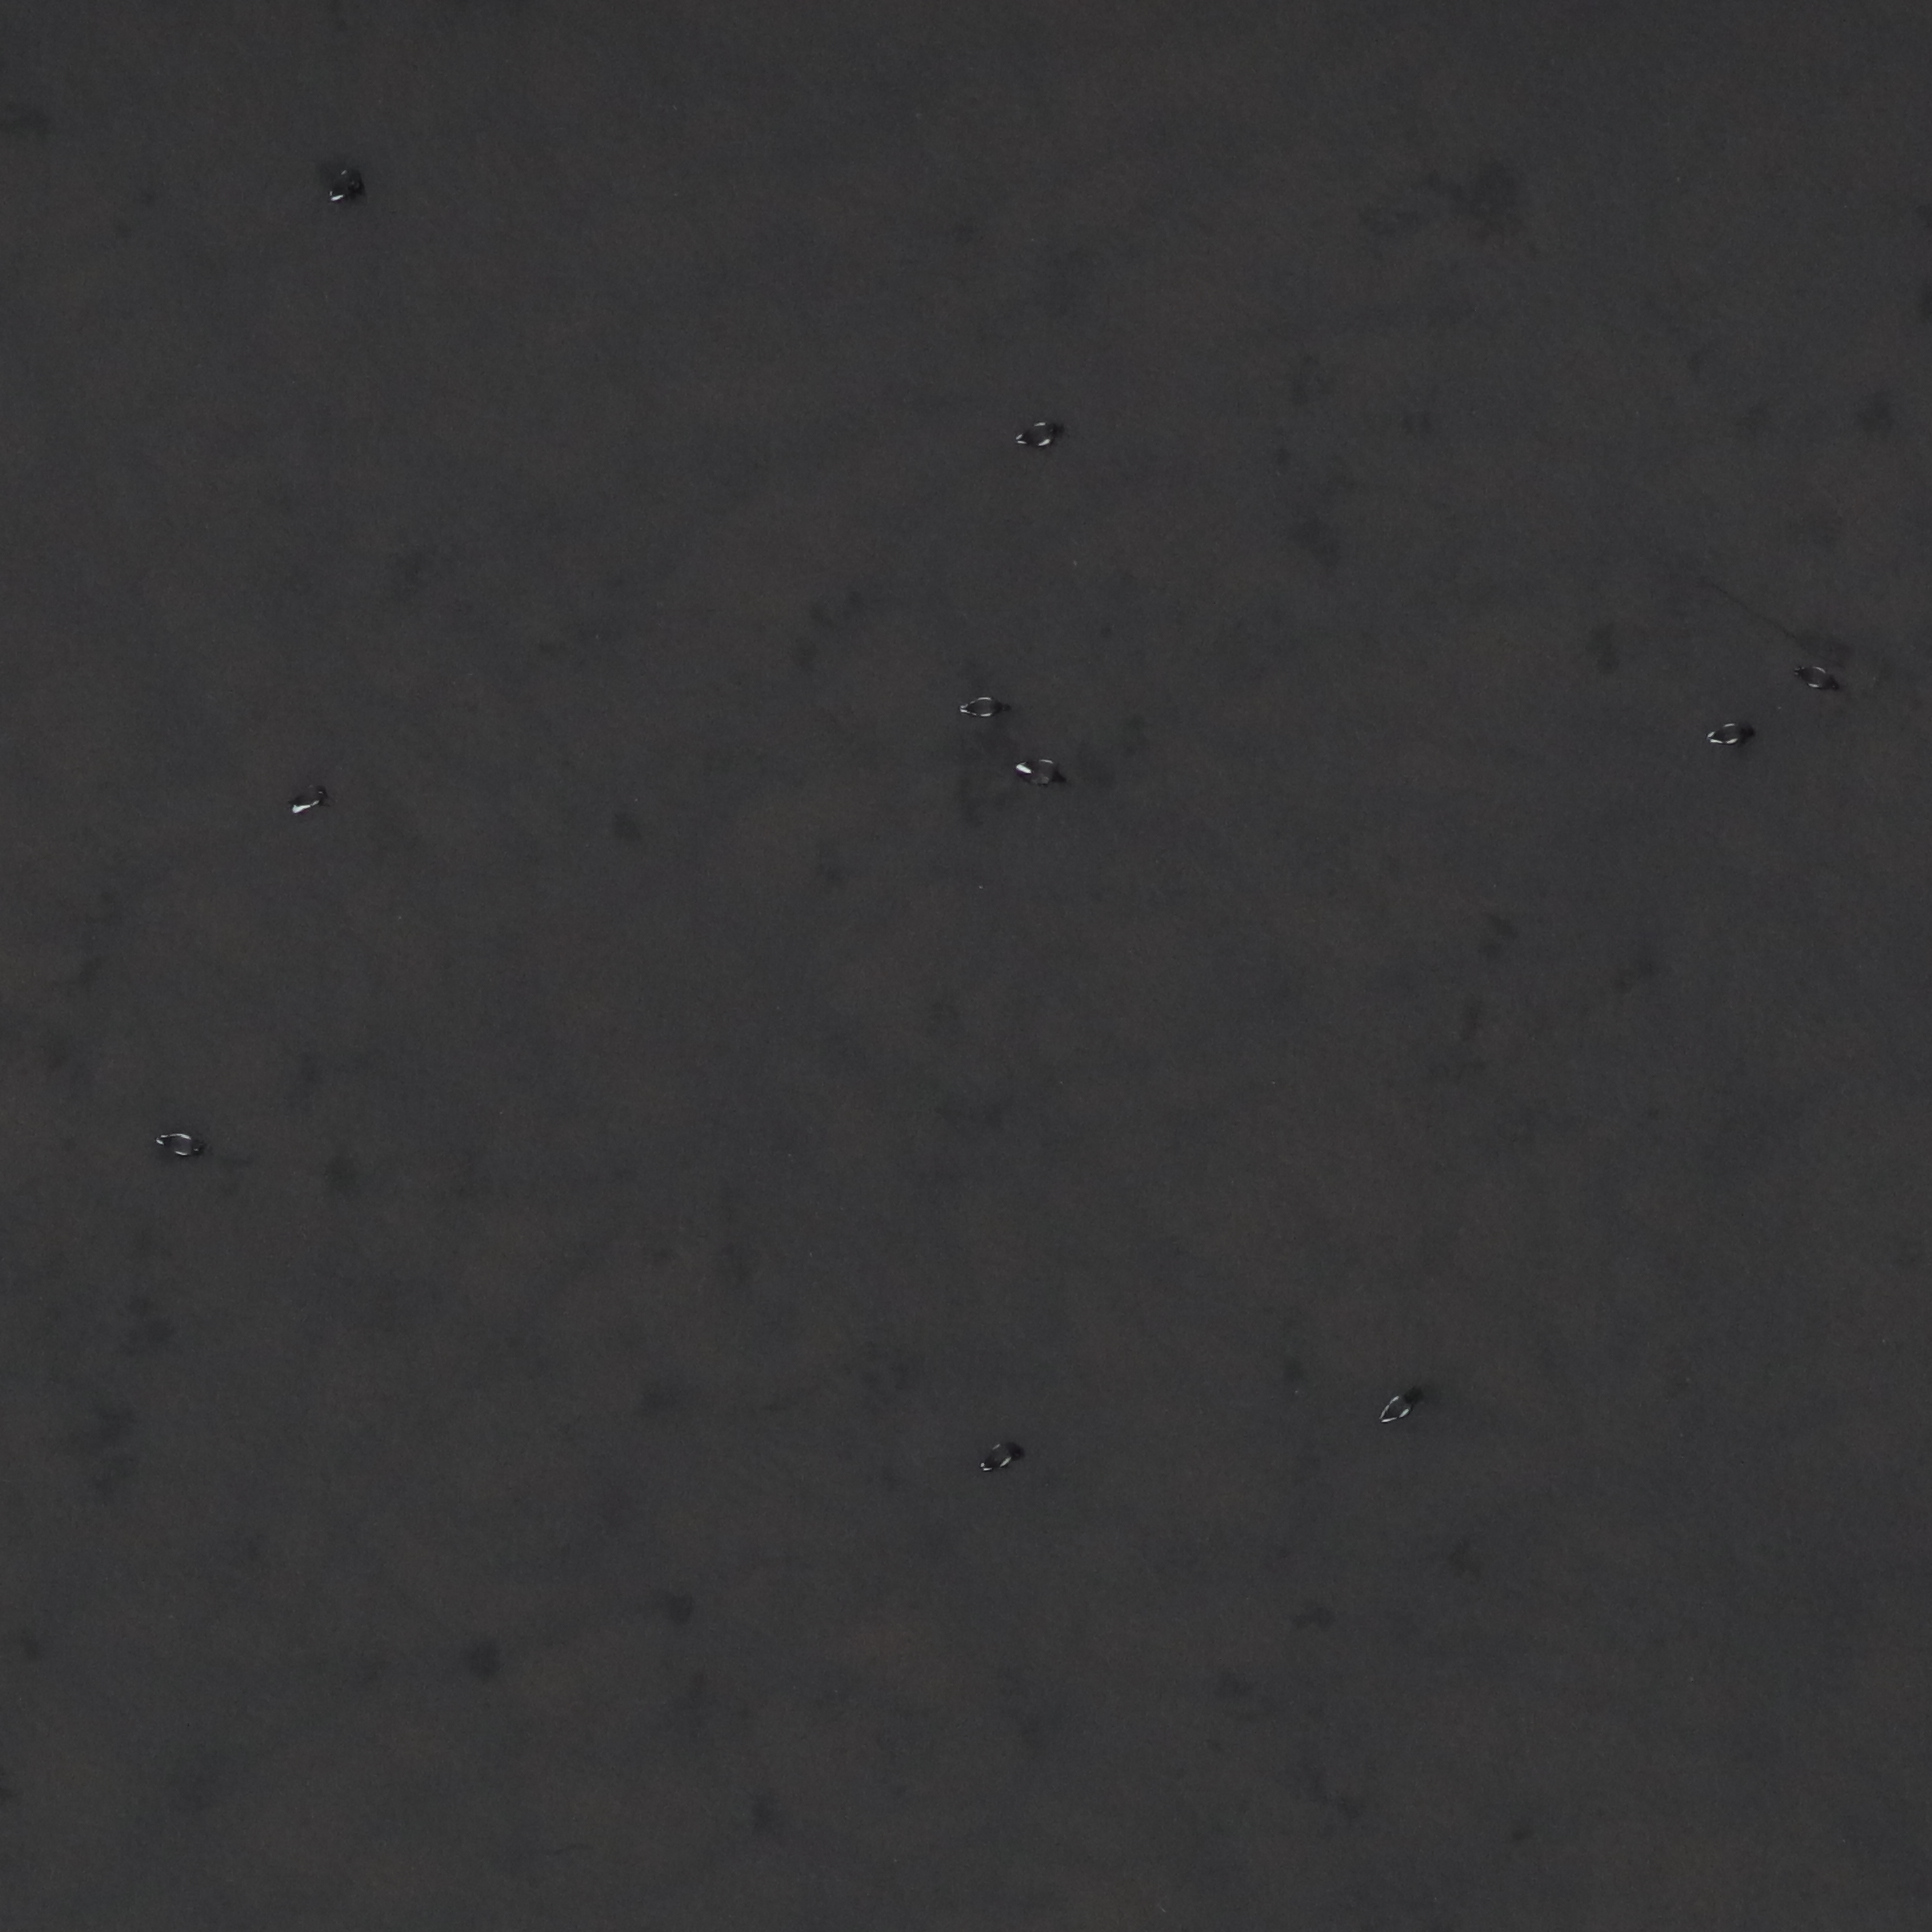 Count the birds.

10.